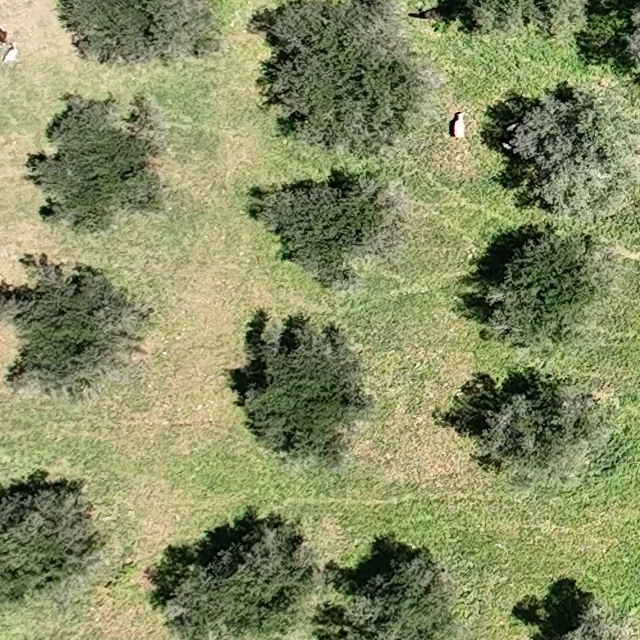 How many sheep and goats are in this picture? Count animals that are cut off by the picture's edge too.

3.